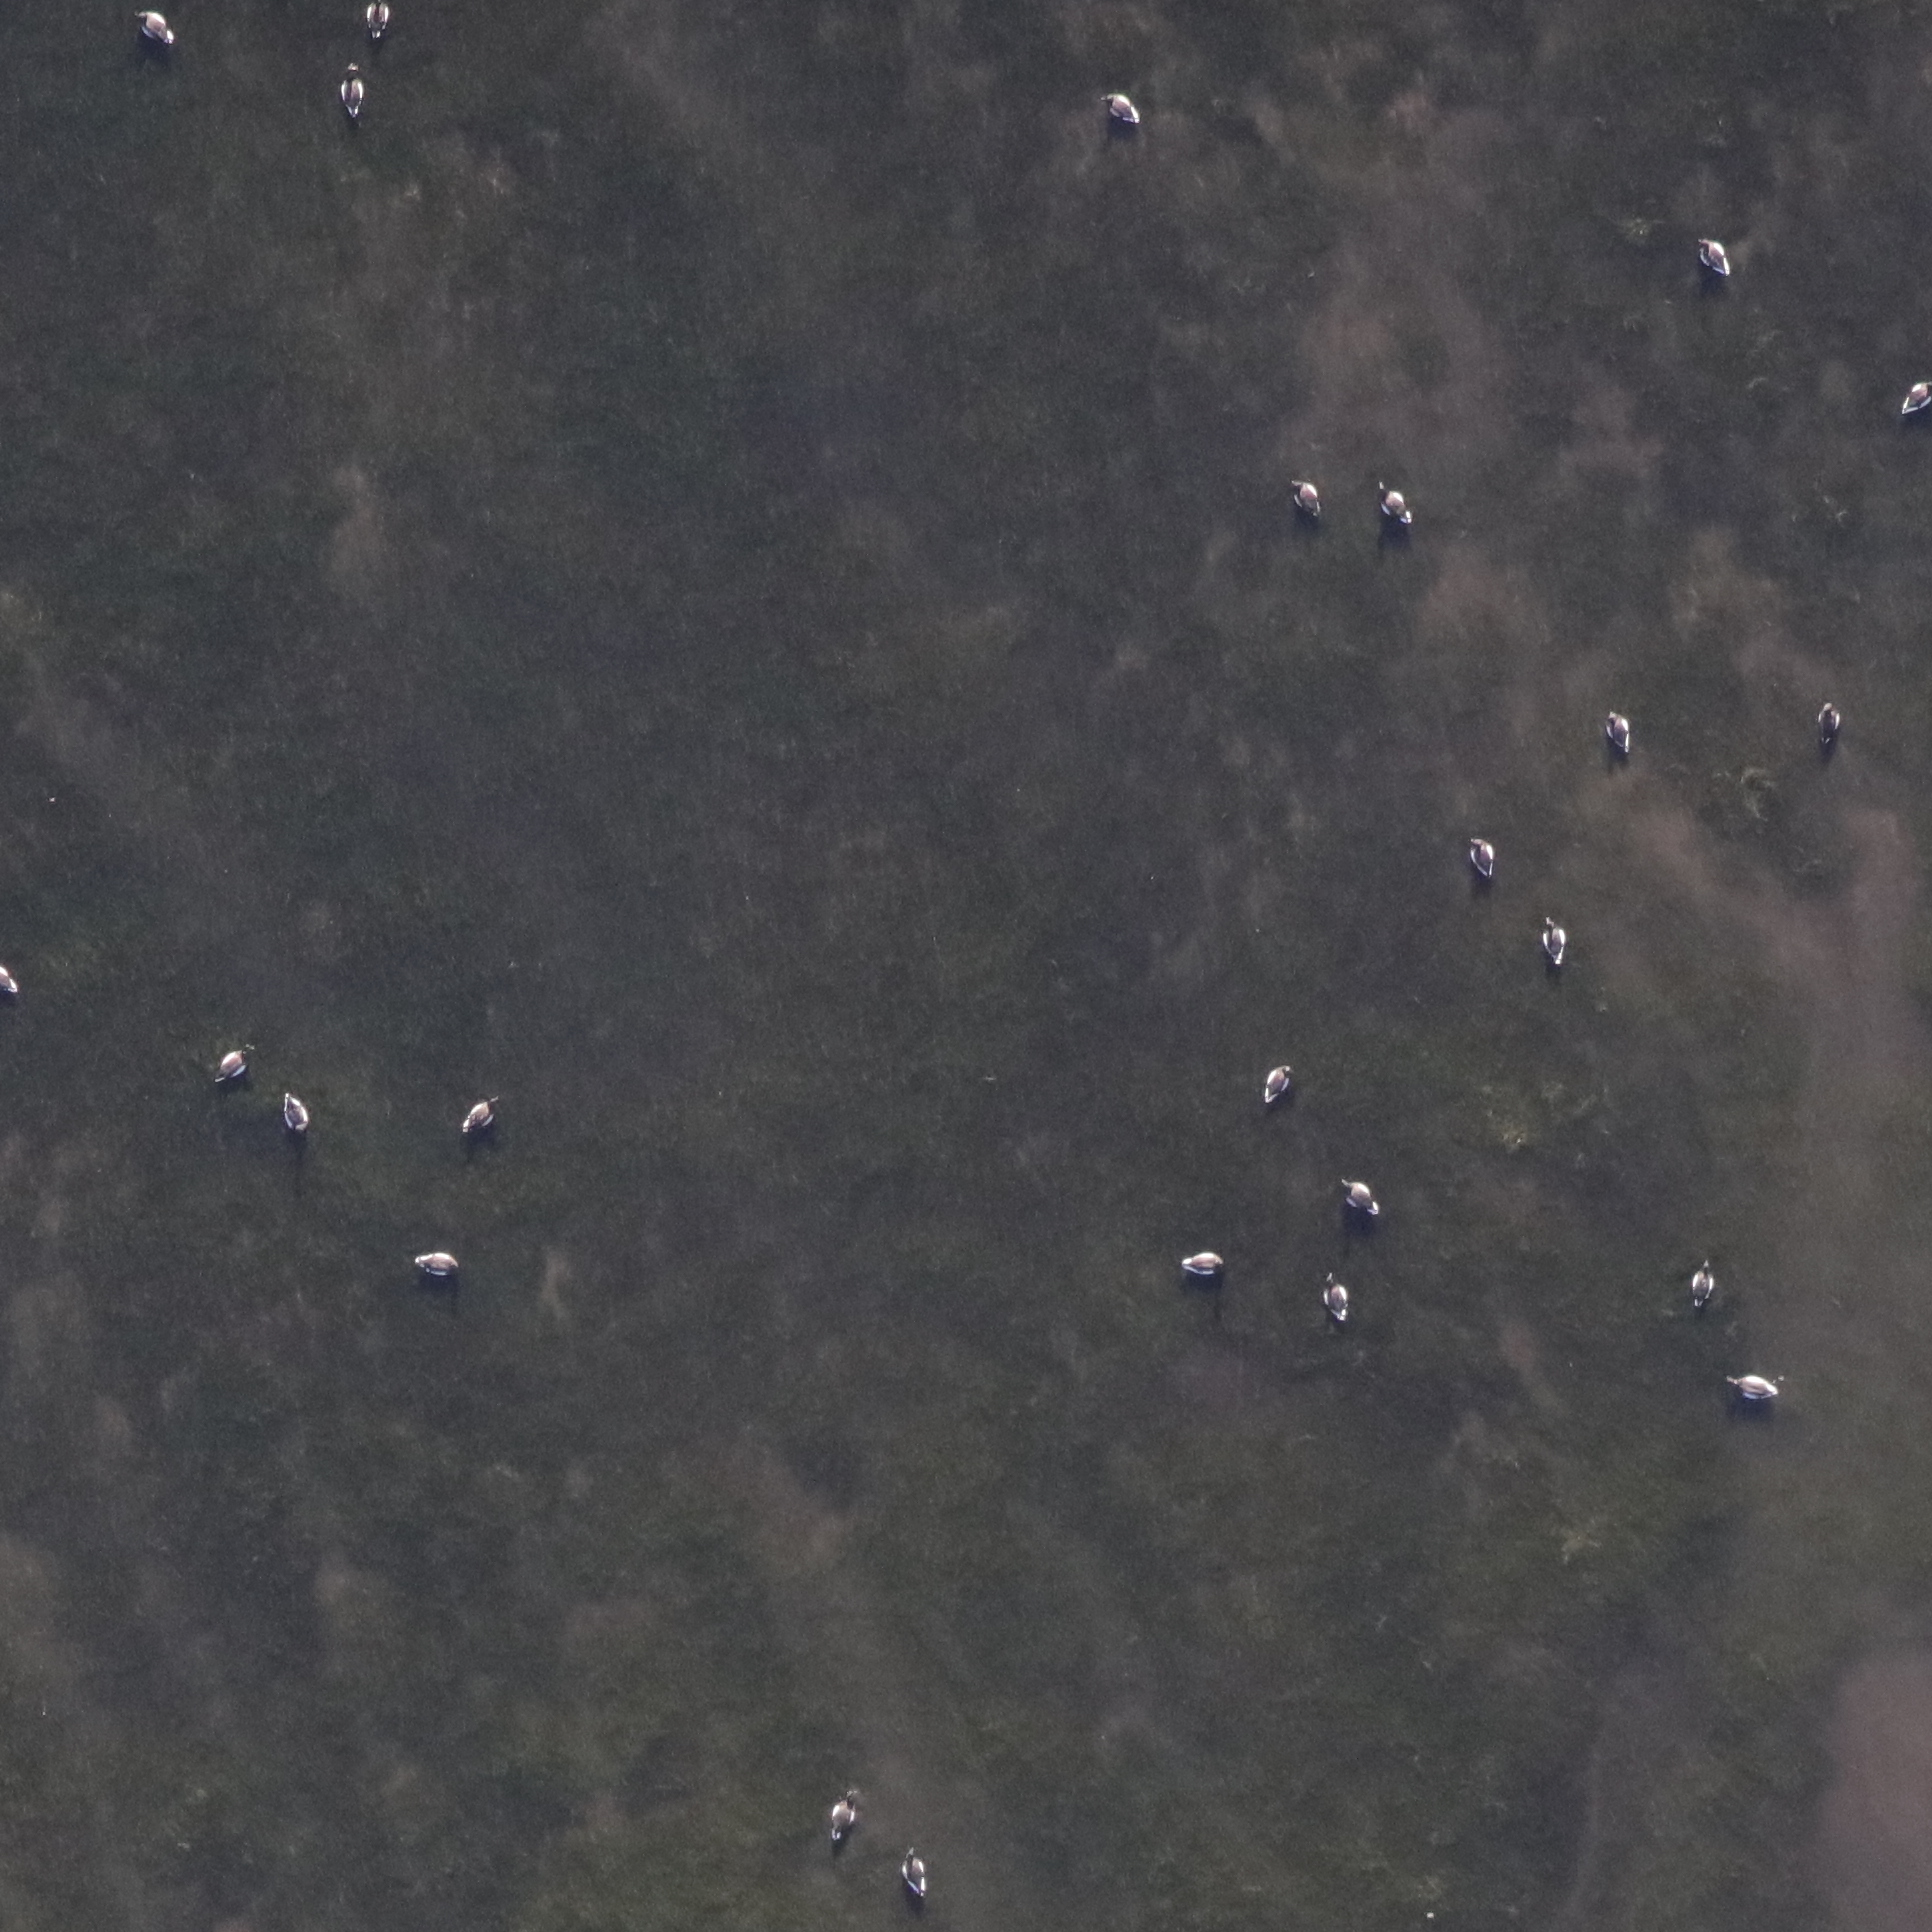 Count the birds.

25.